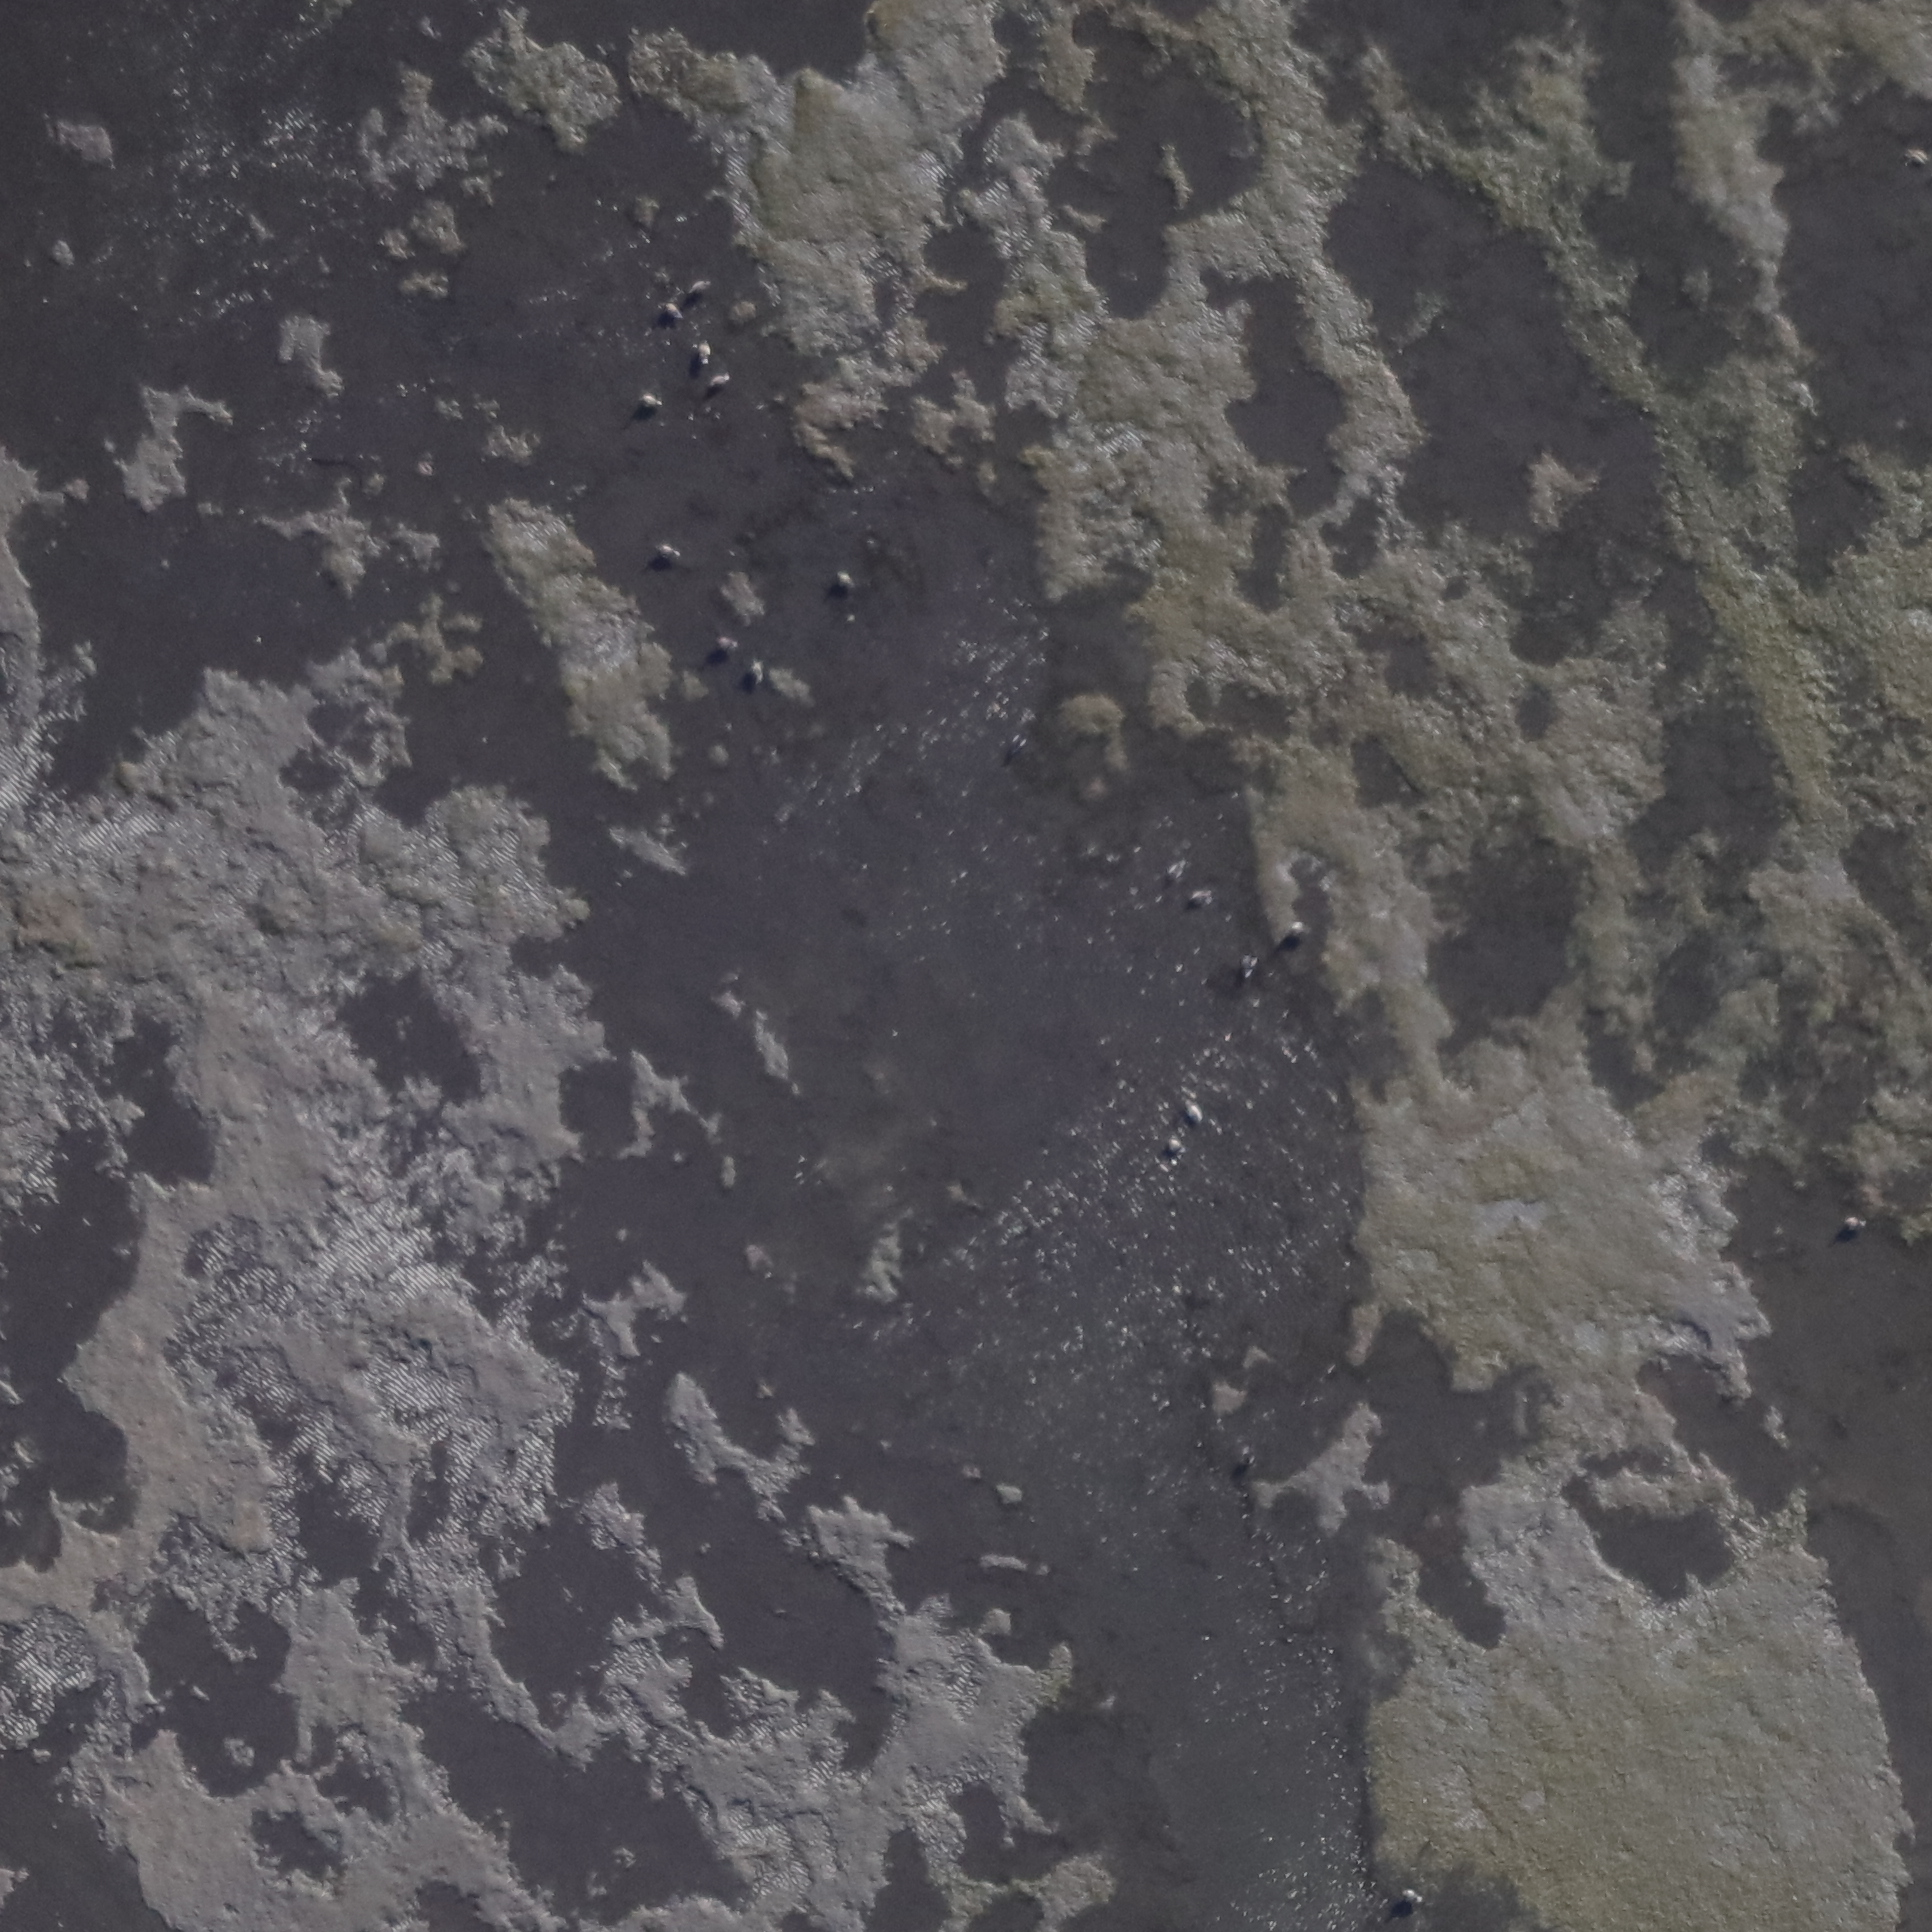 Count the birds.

20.